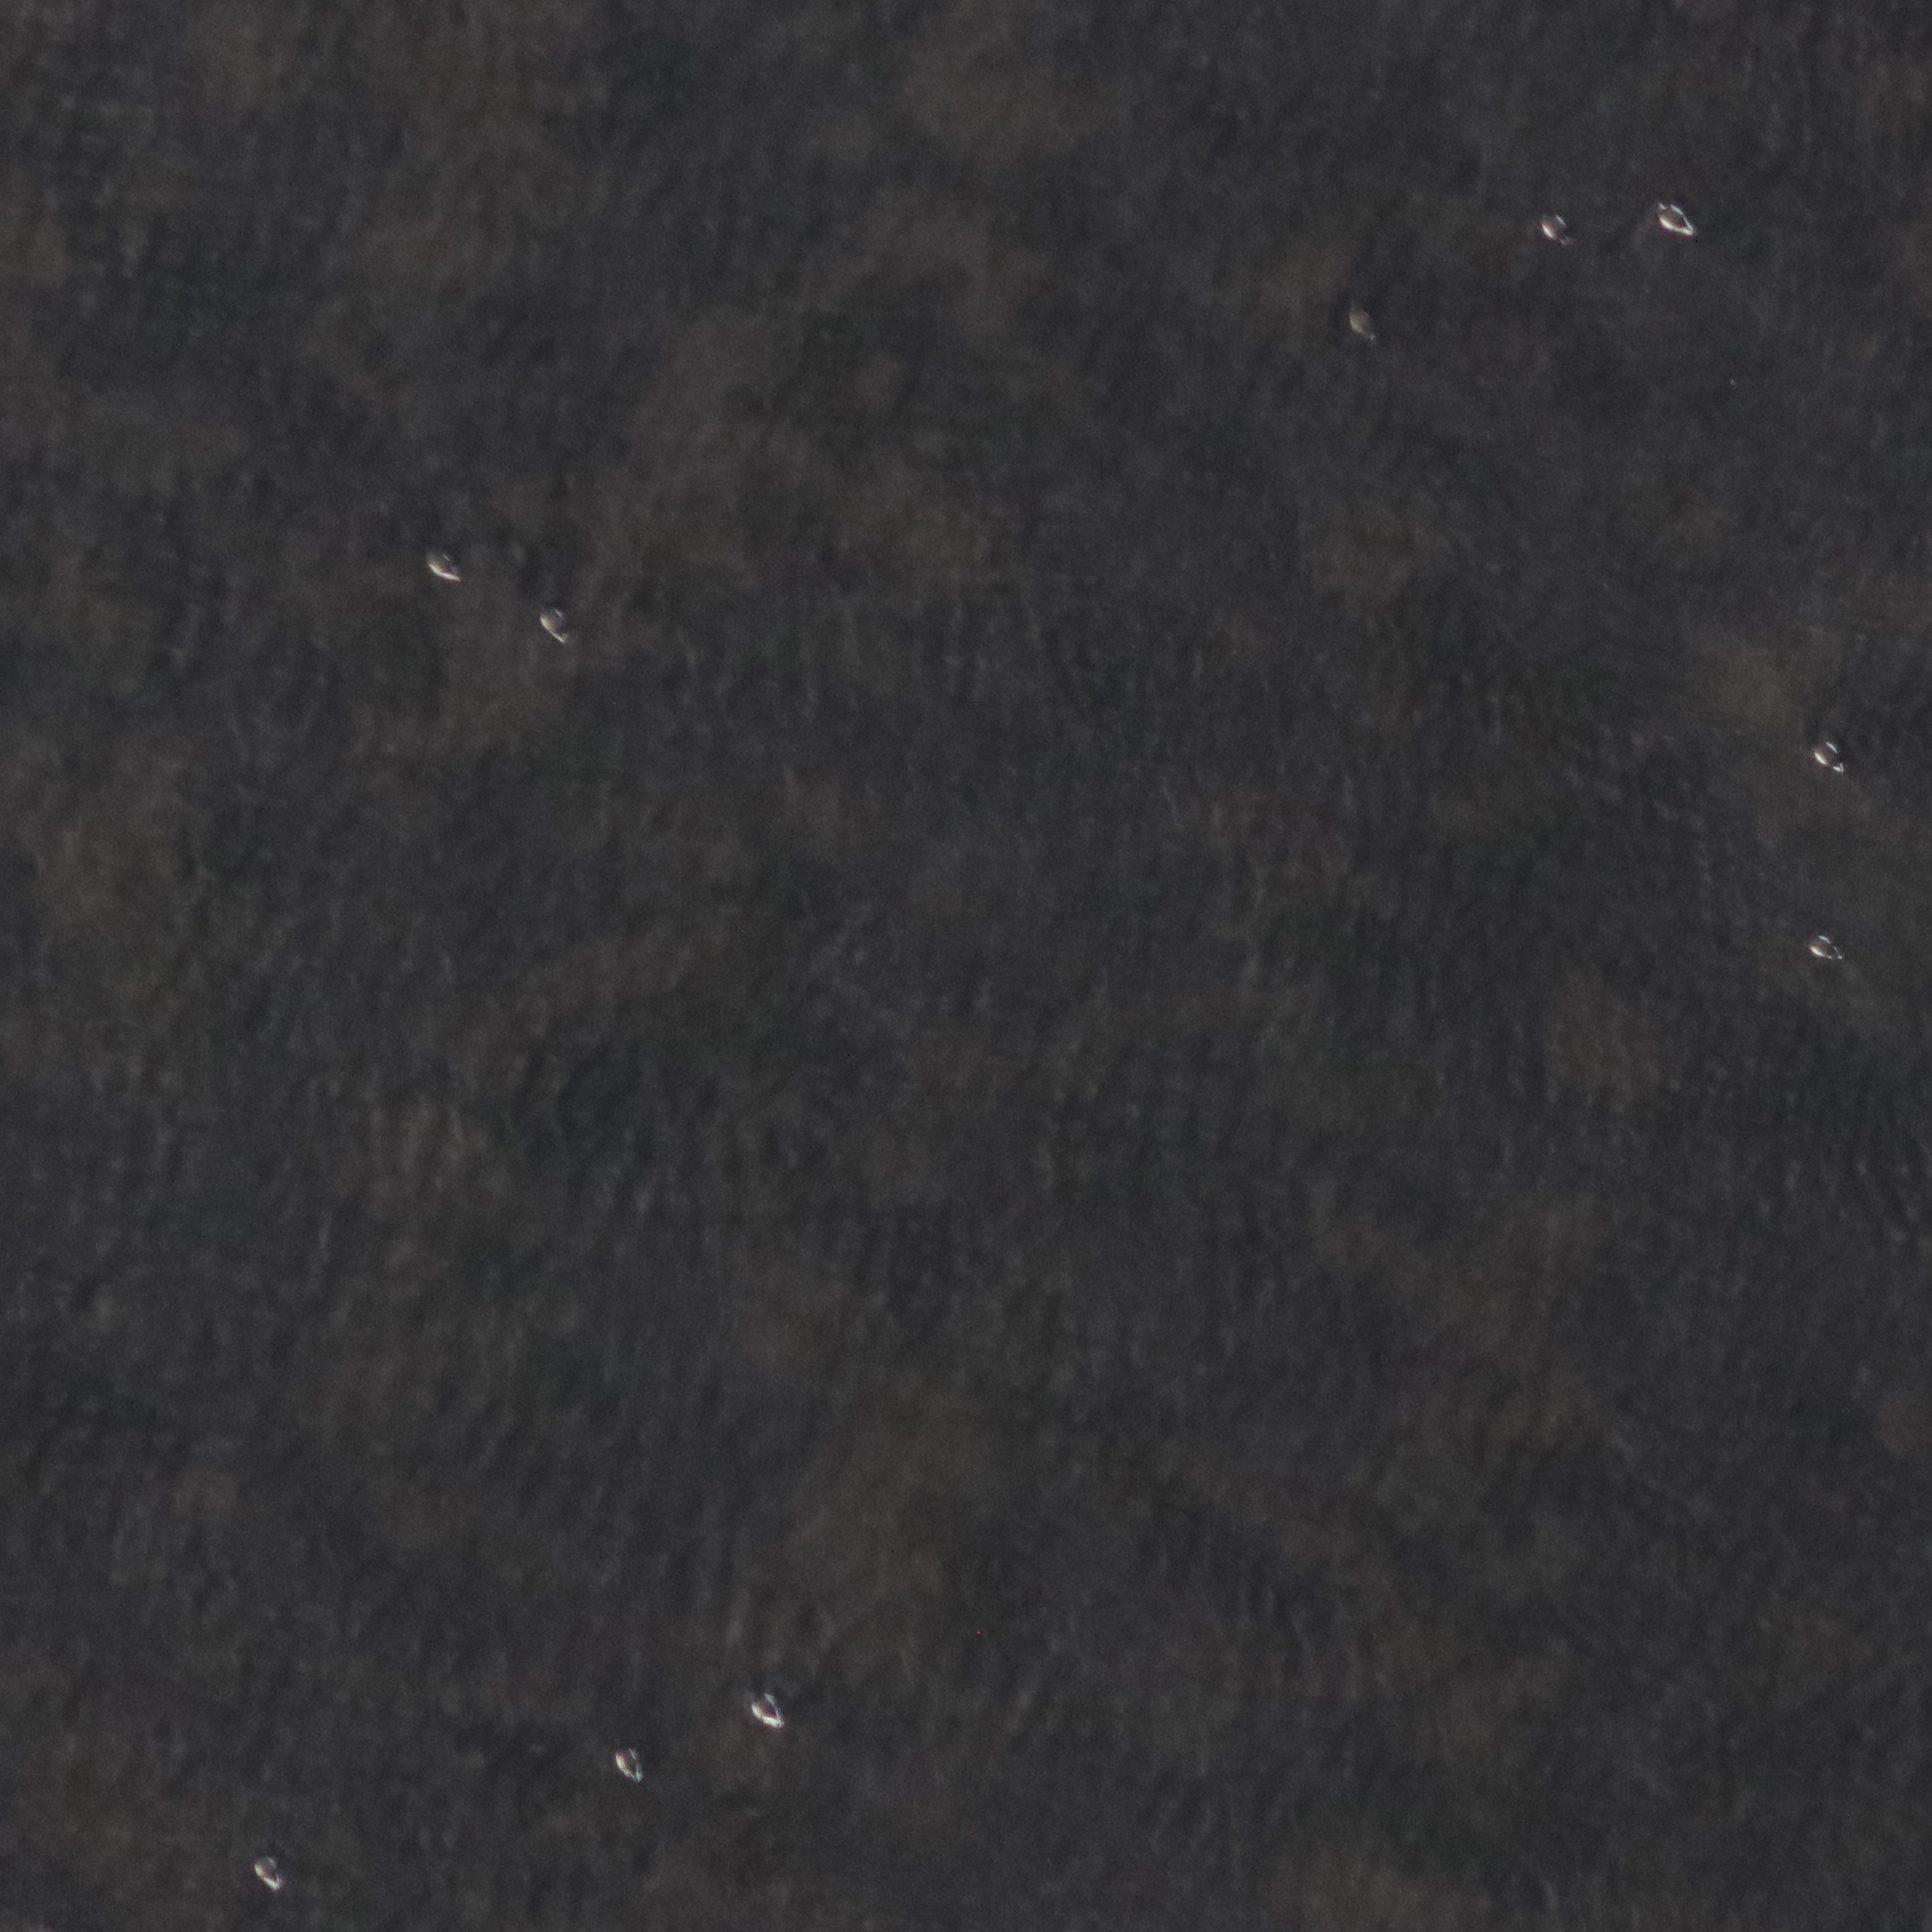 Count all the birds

10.